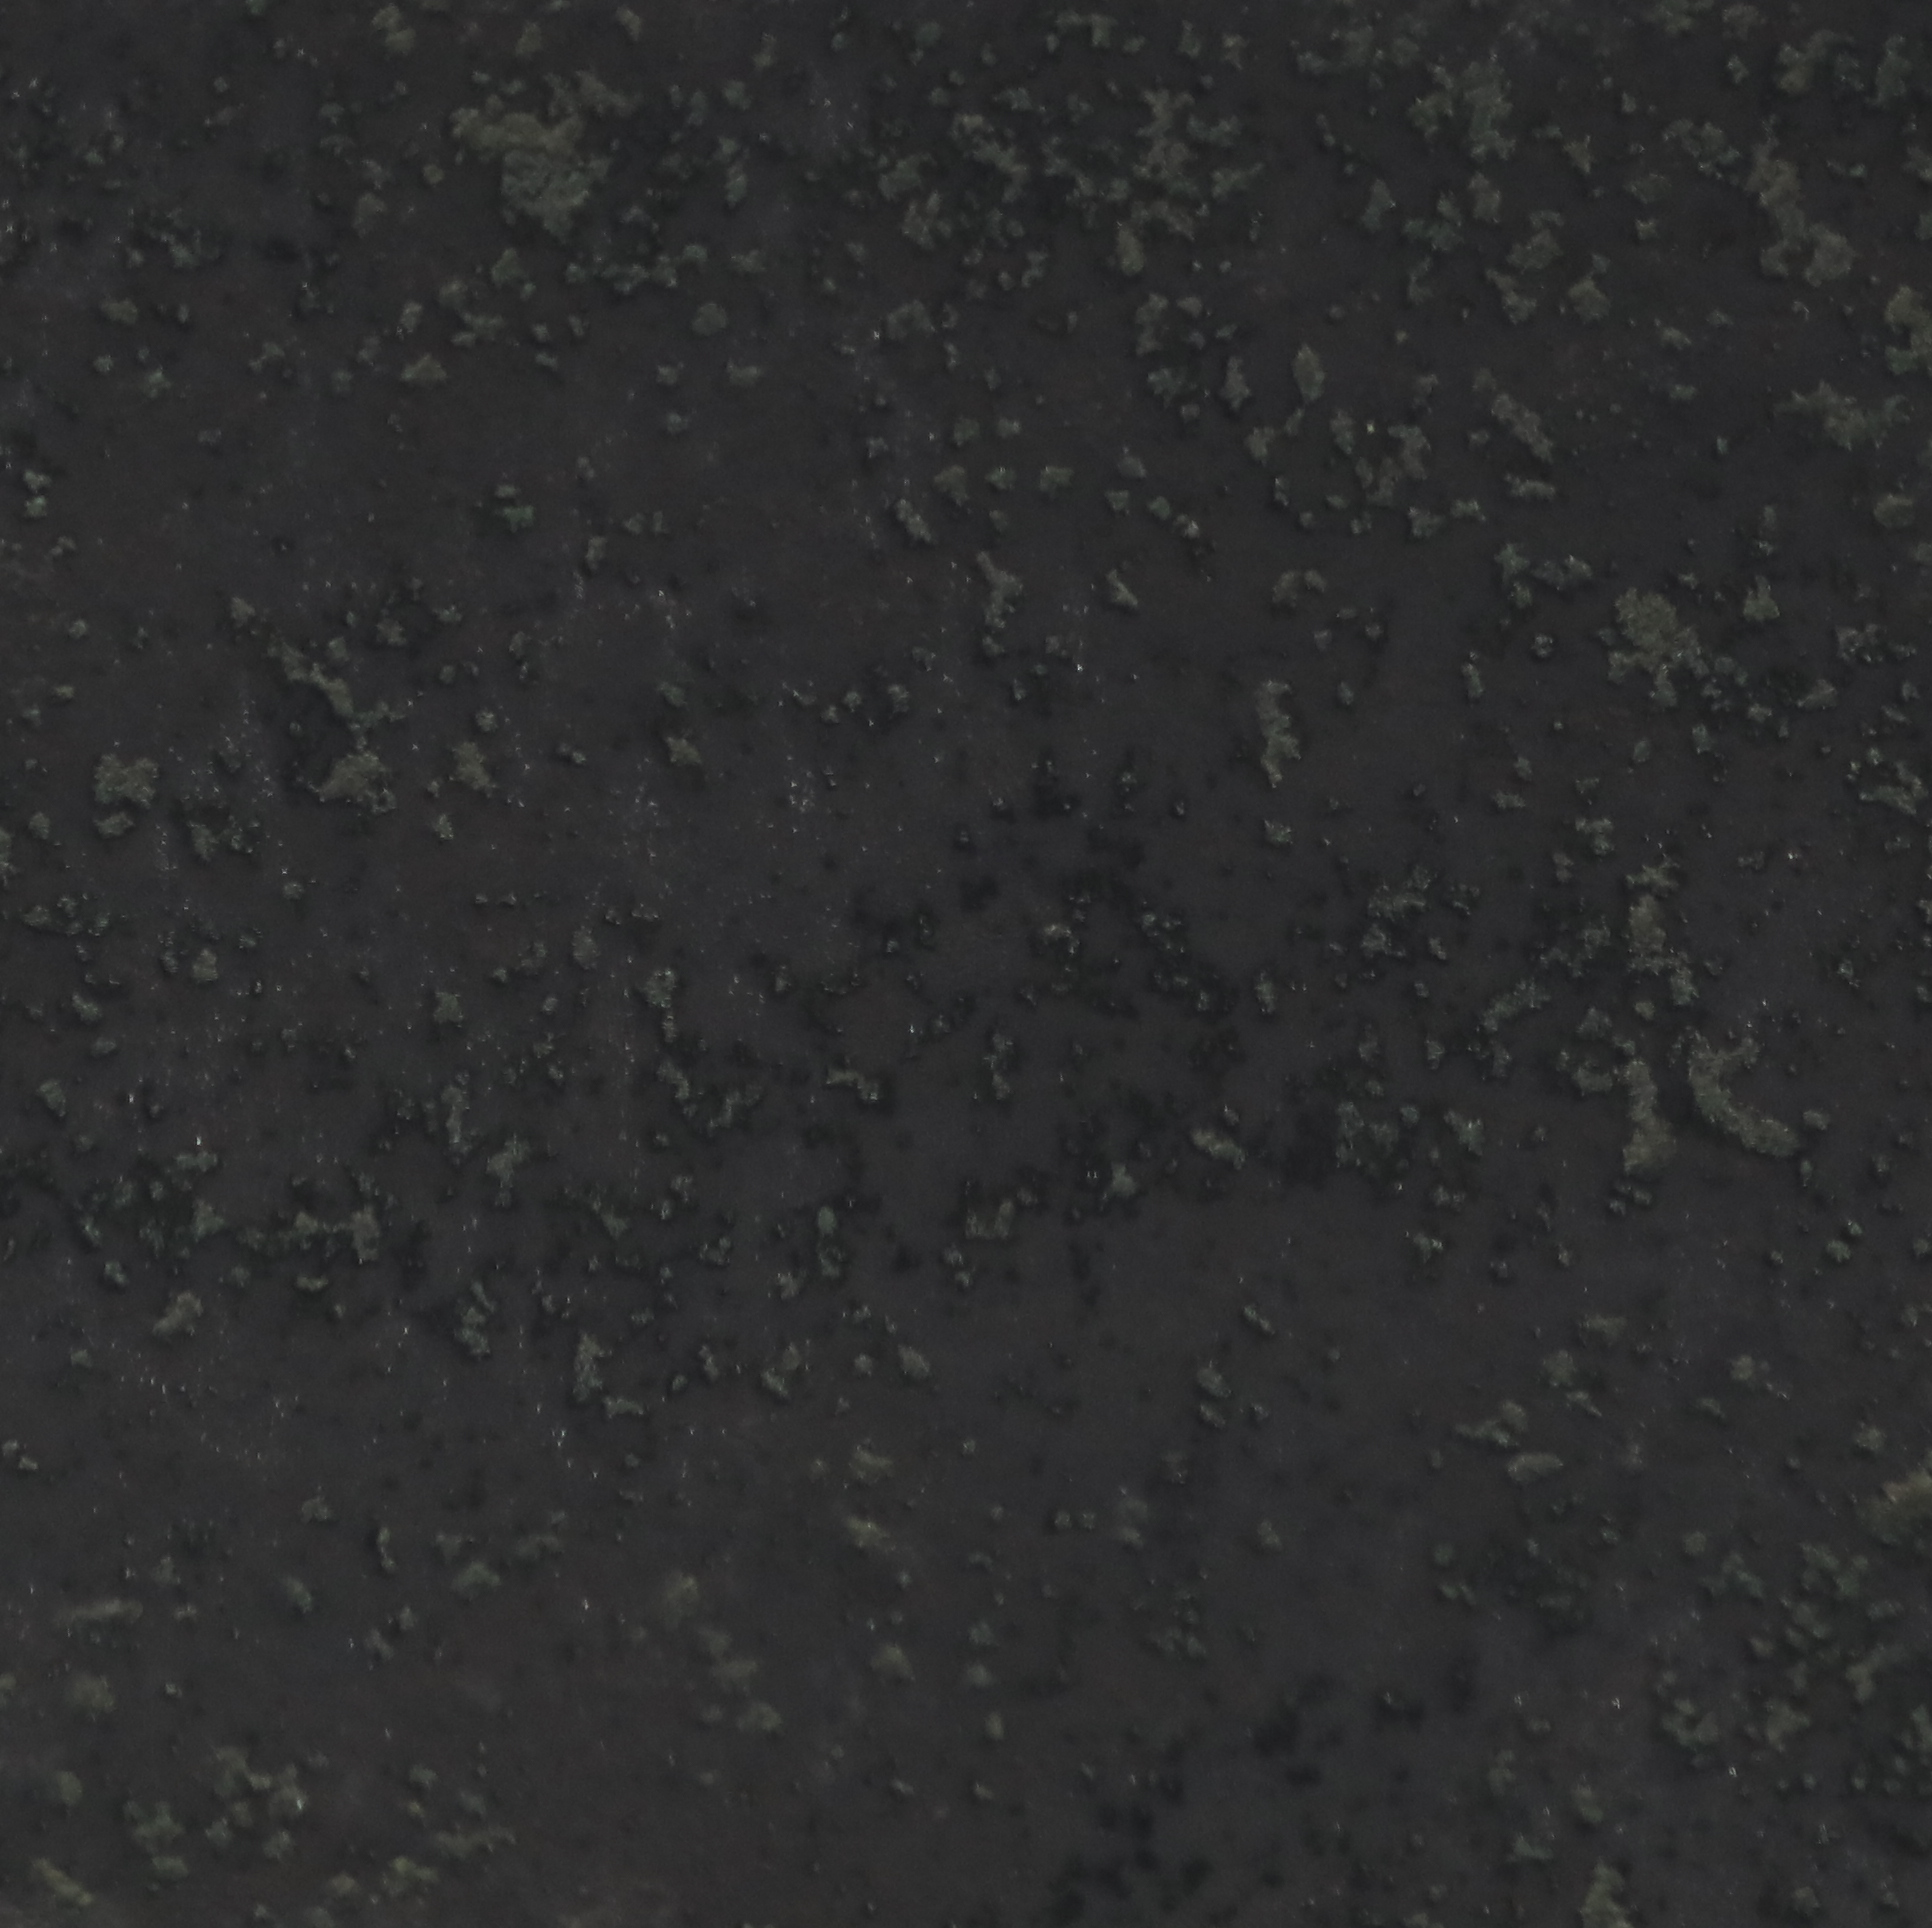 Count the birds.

0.